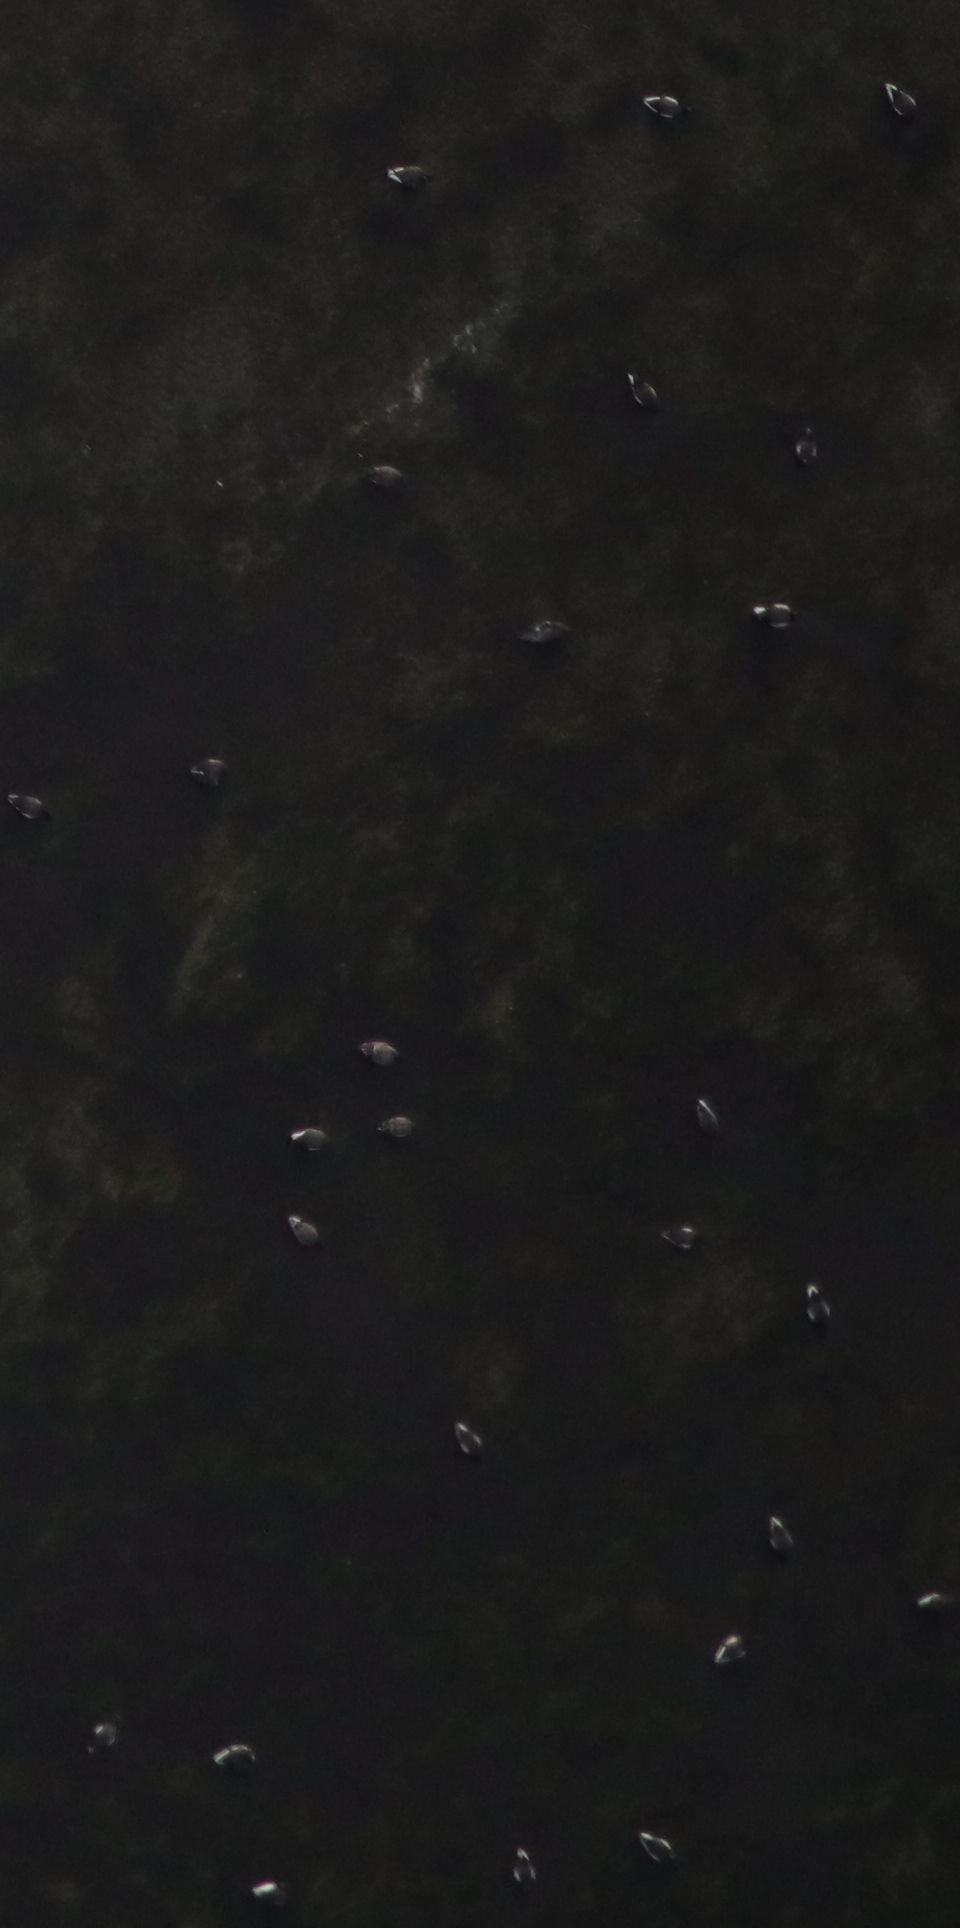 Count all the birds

26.